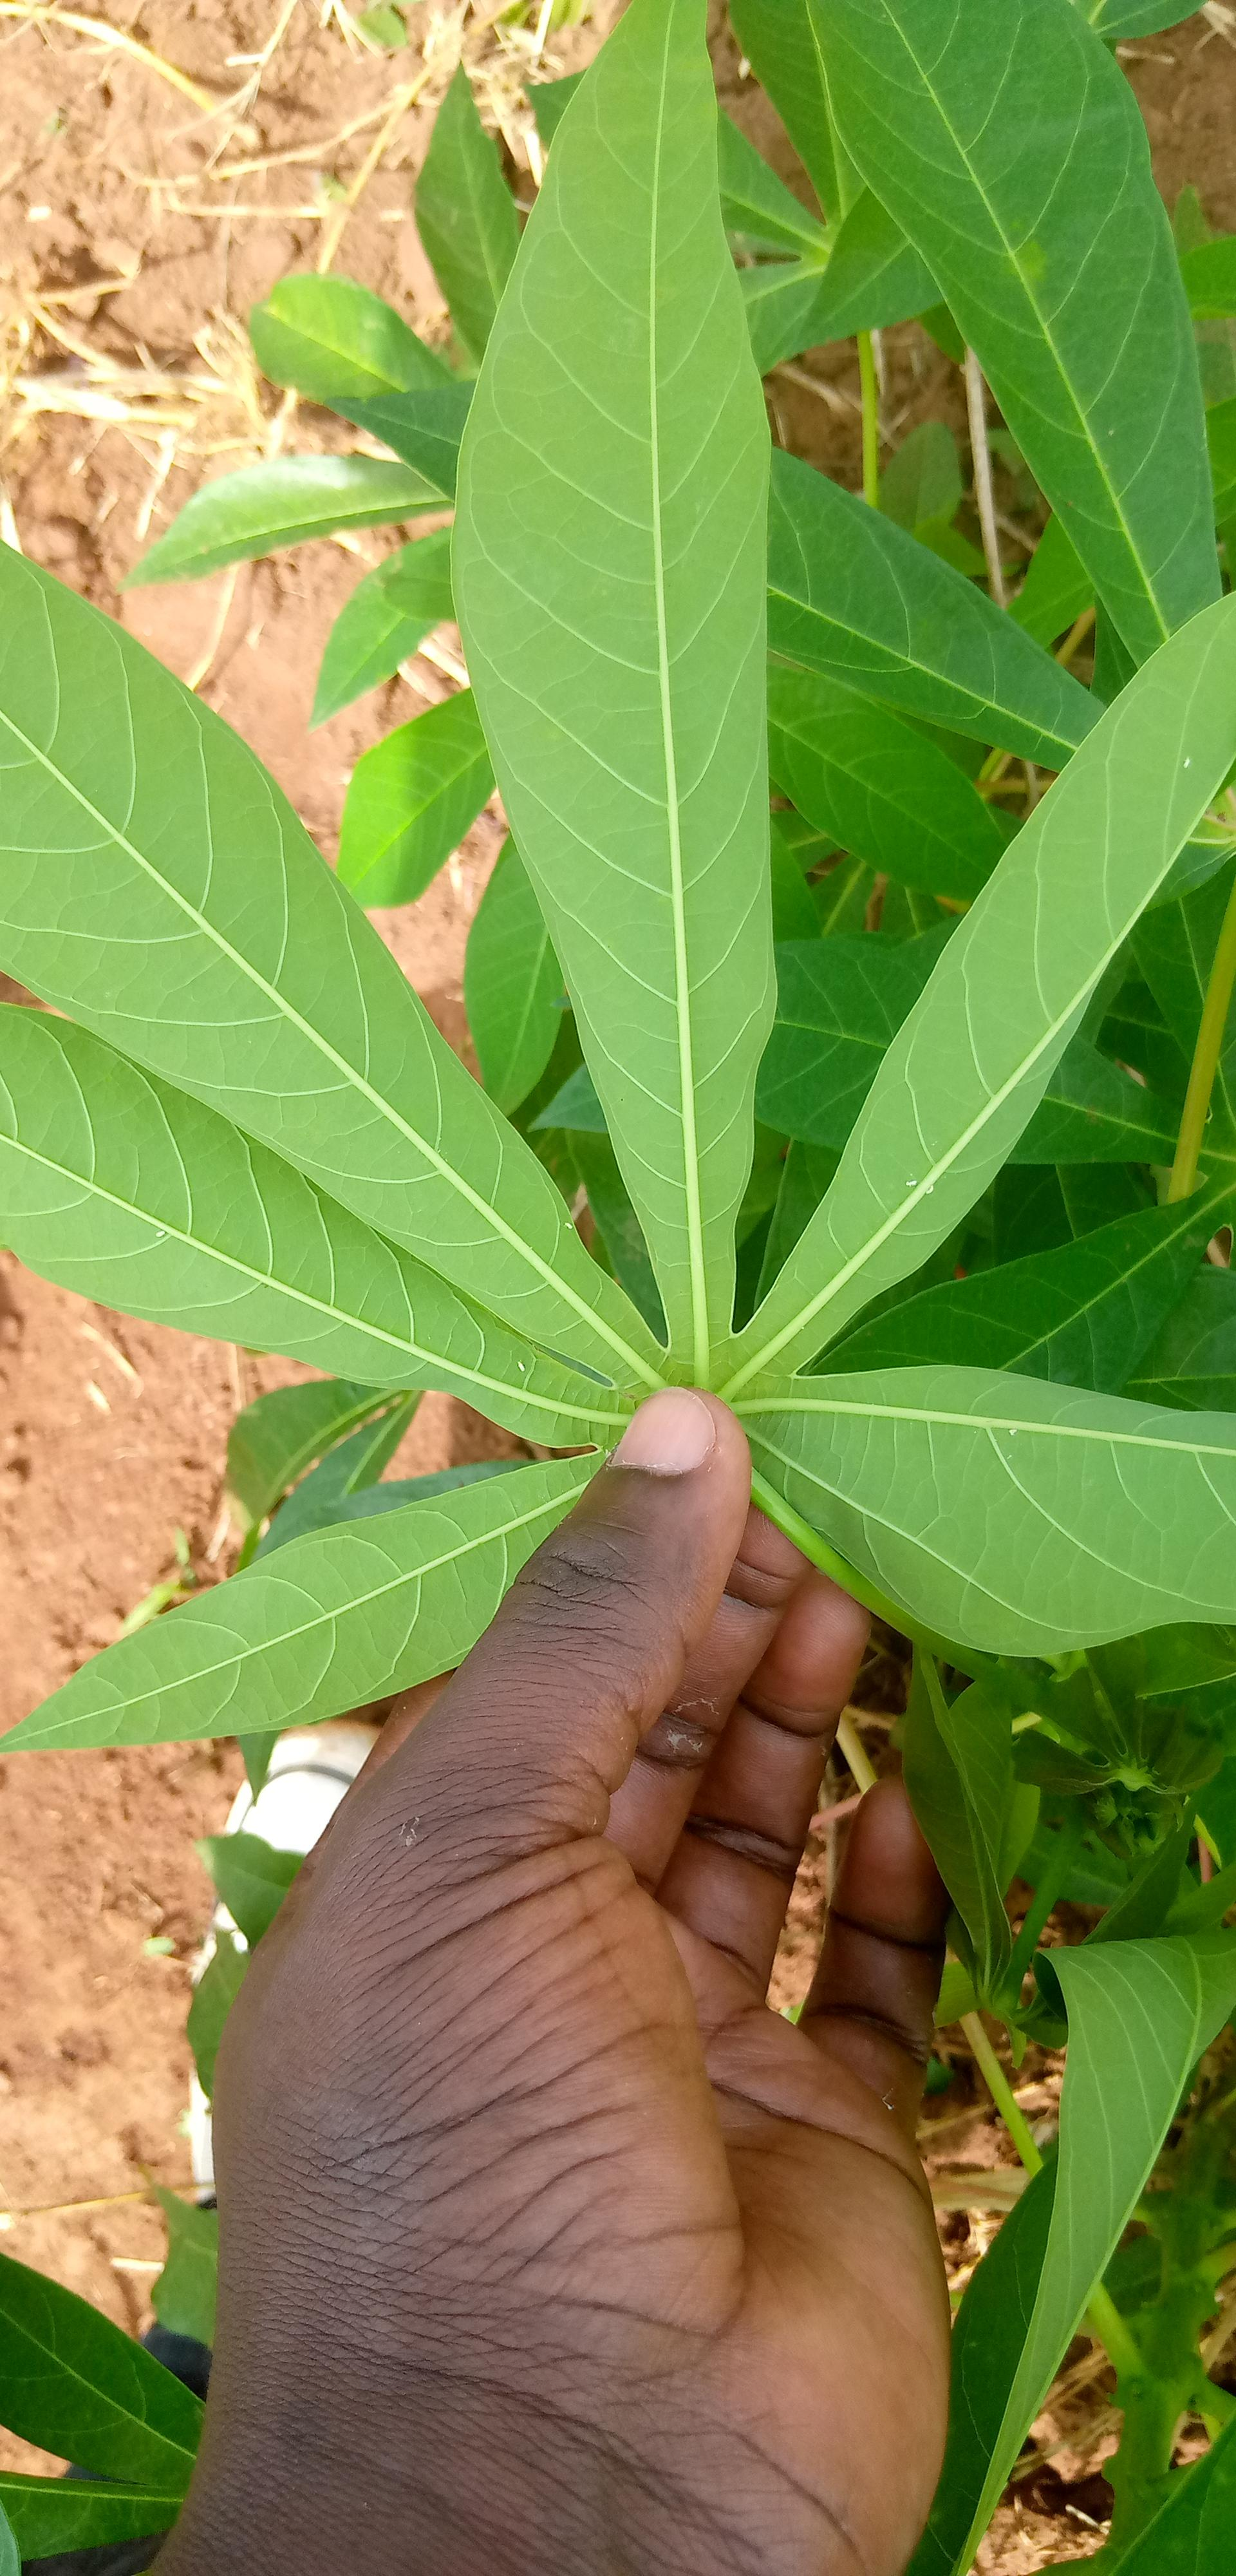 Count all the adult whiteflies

7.